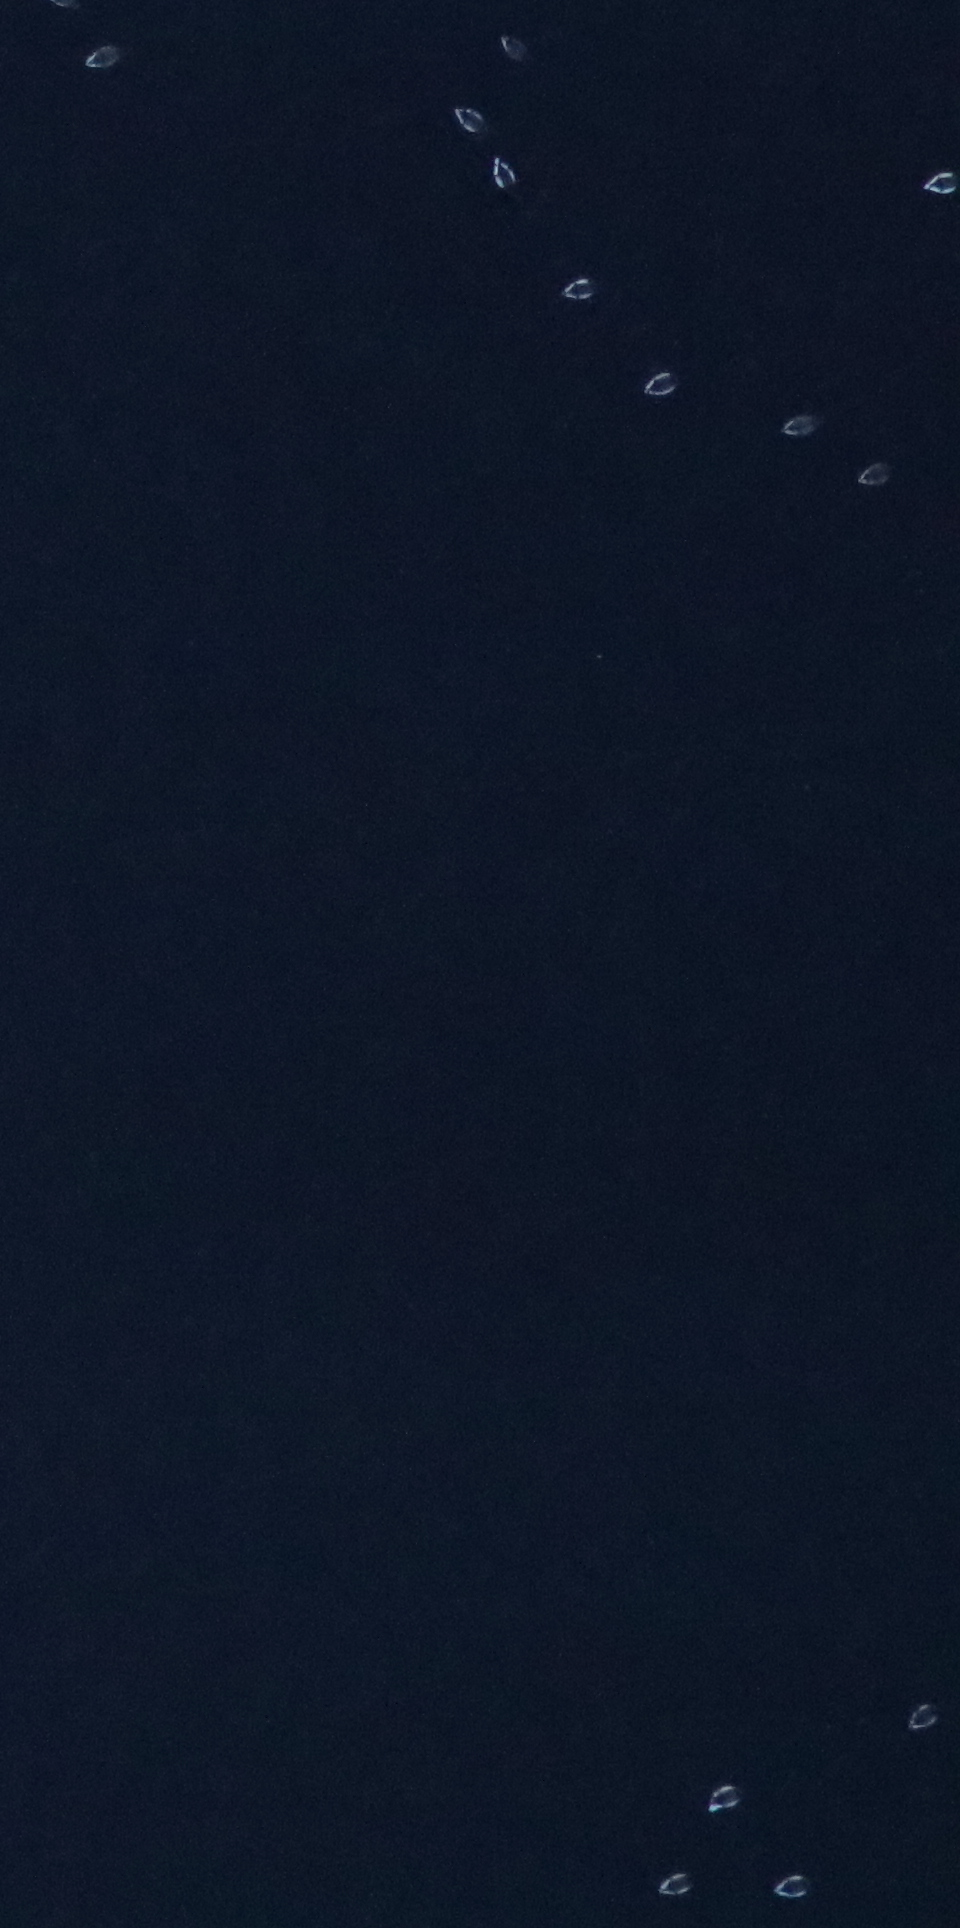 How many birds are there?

13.